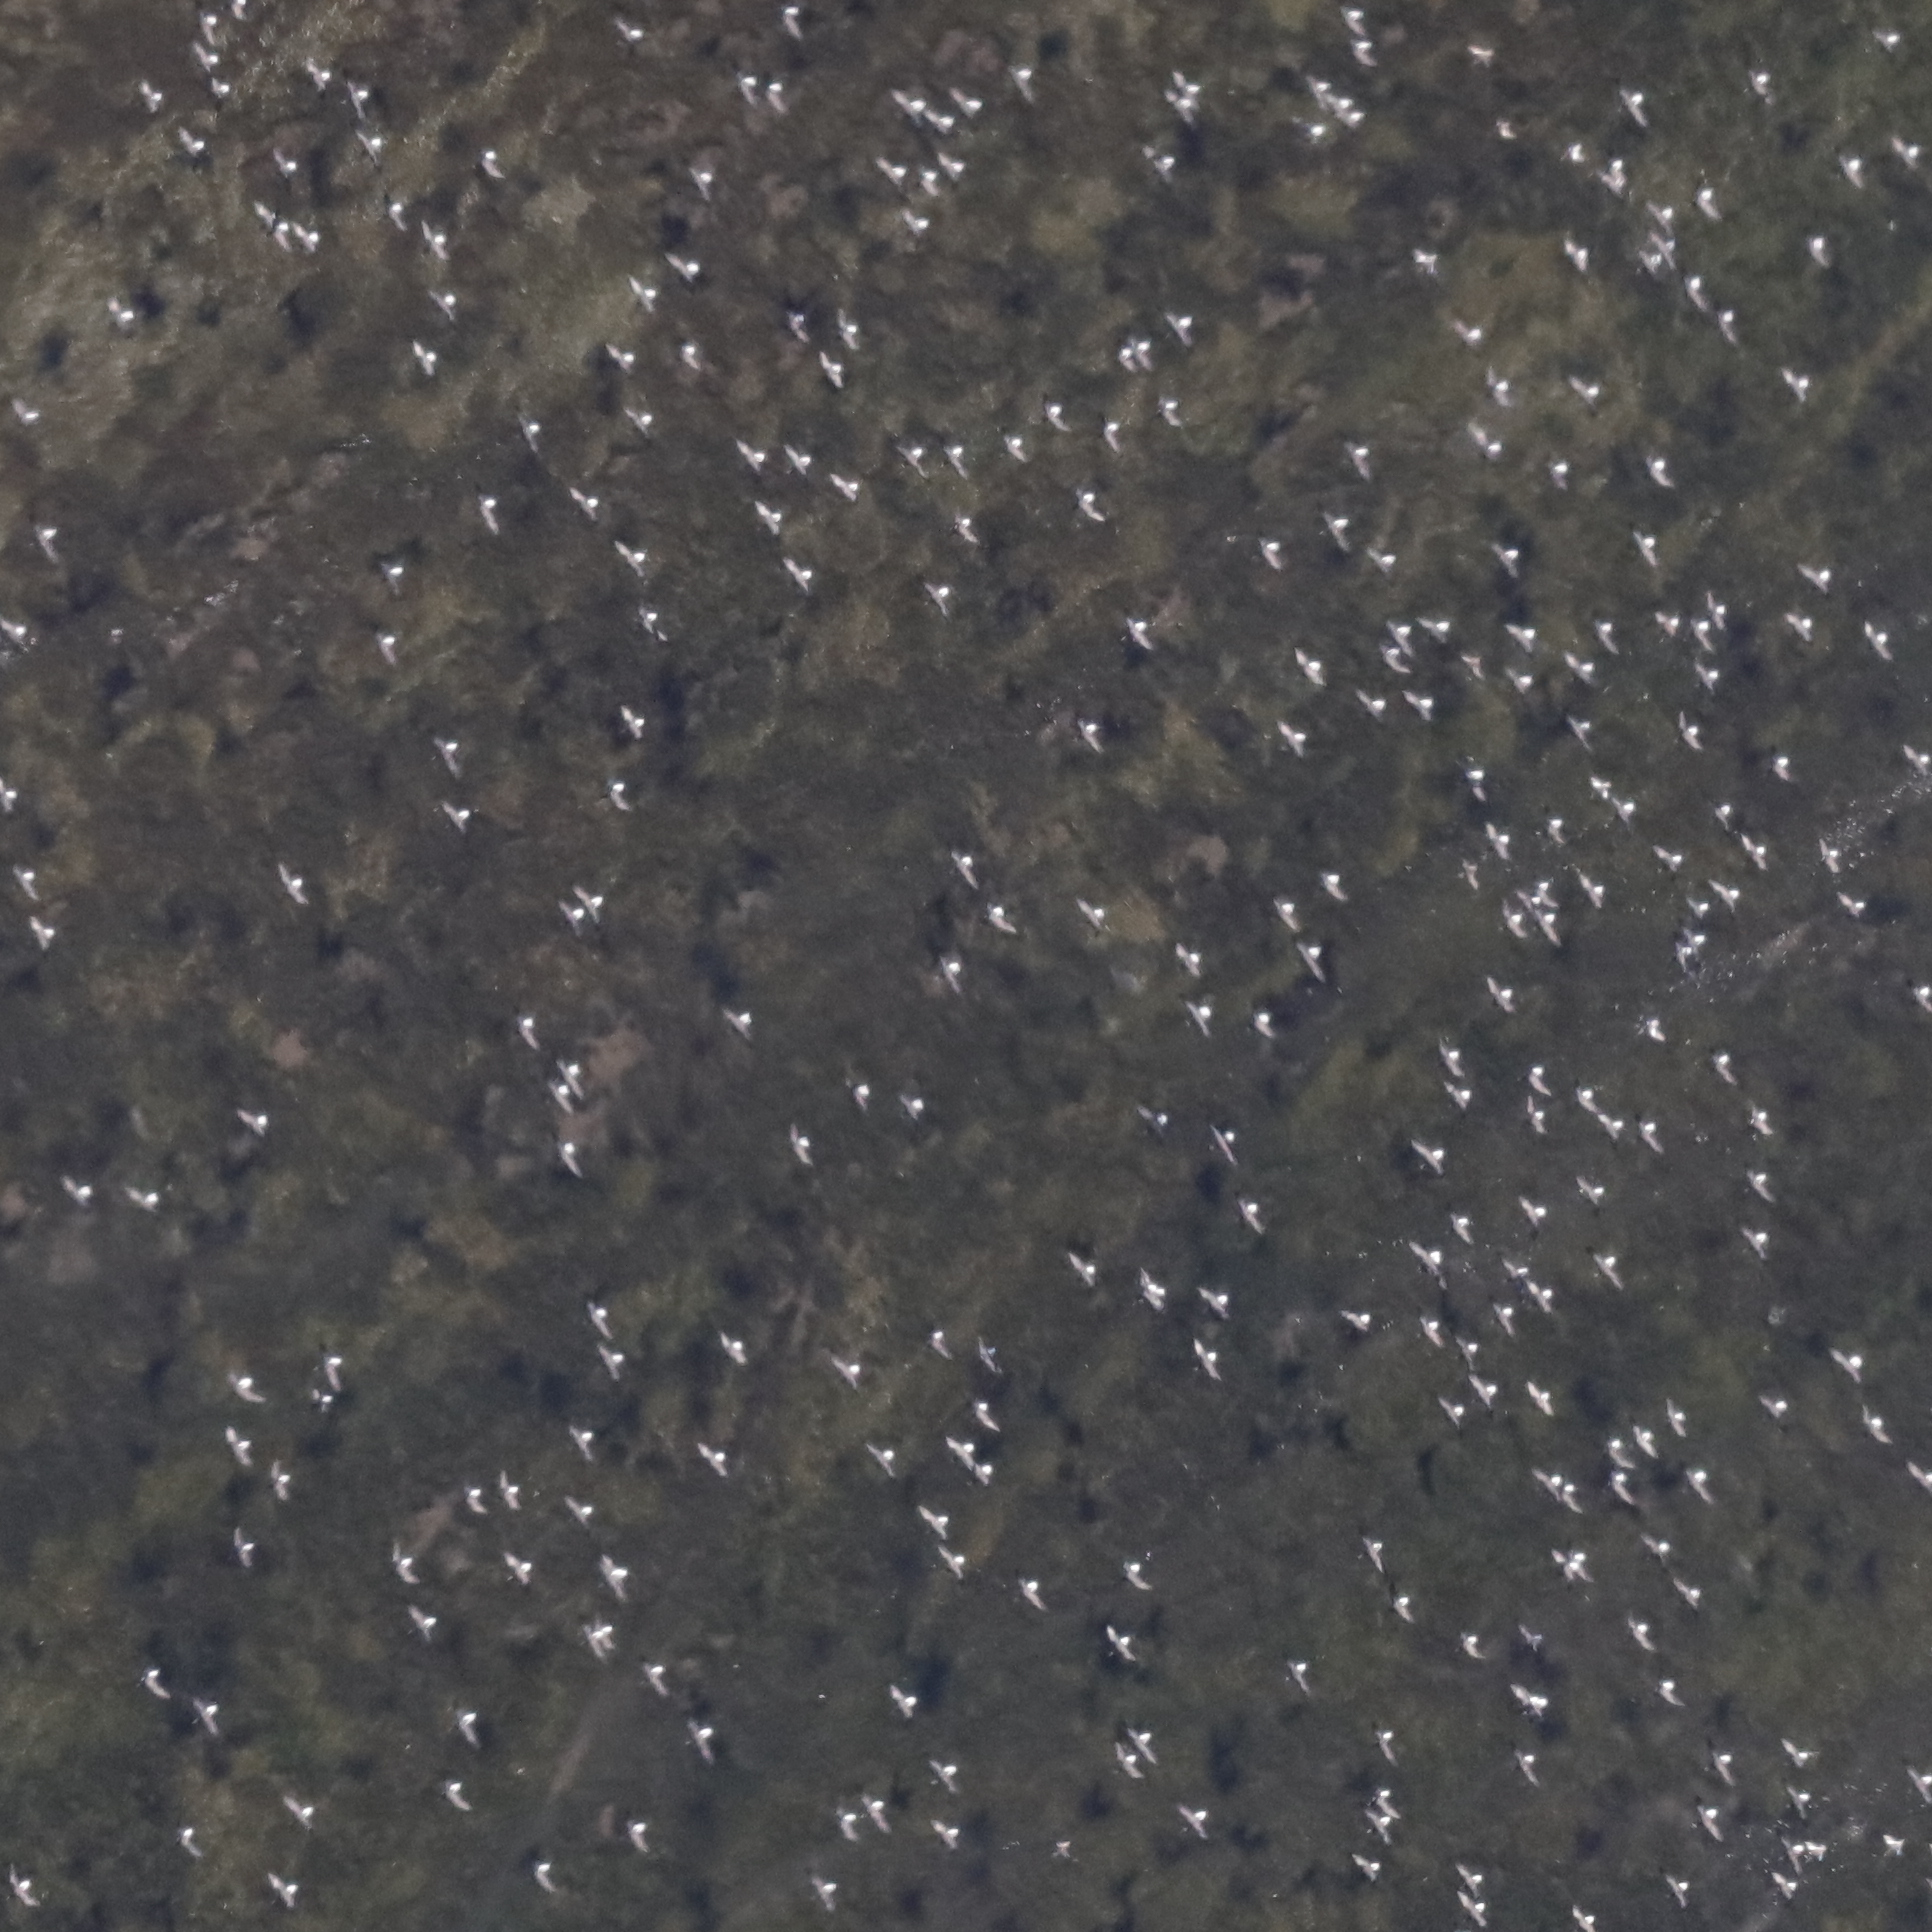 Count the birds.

312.